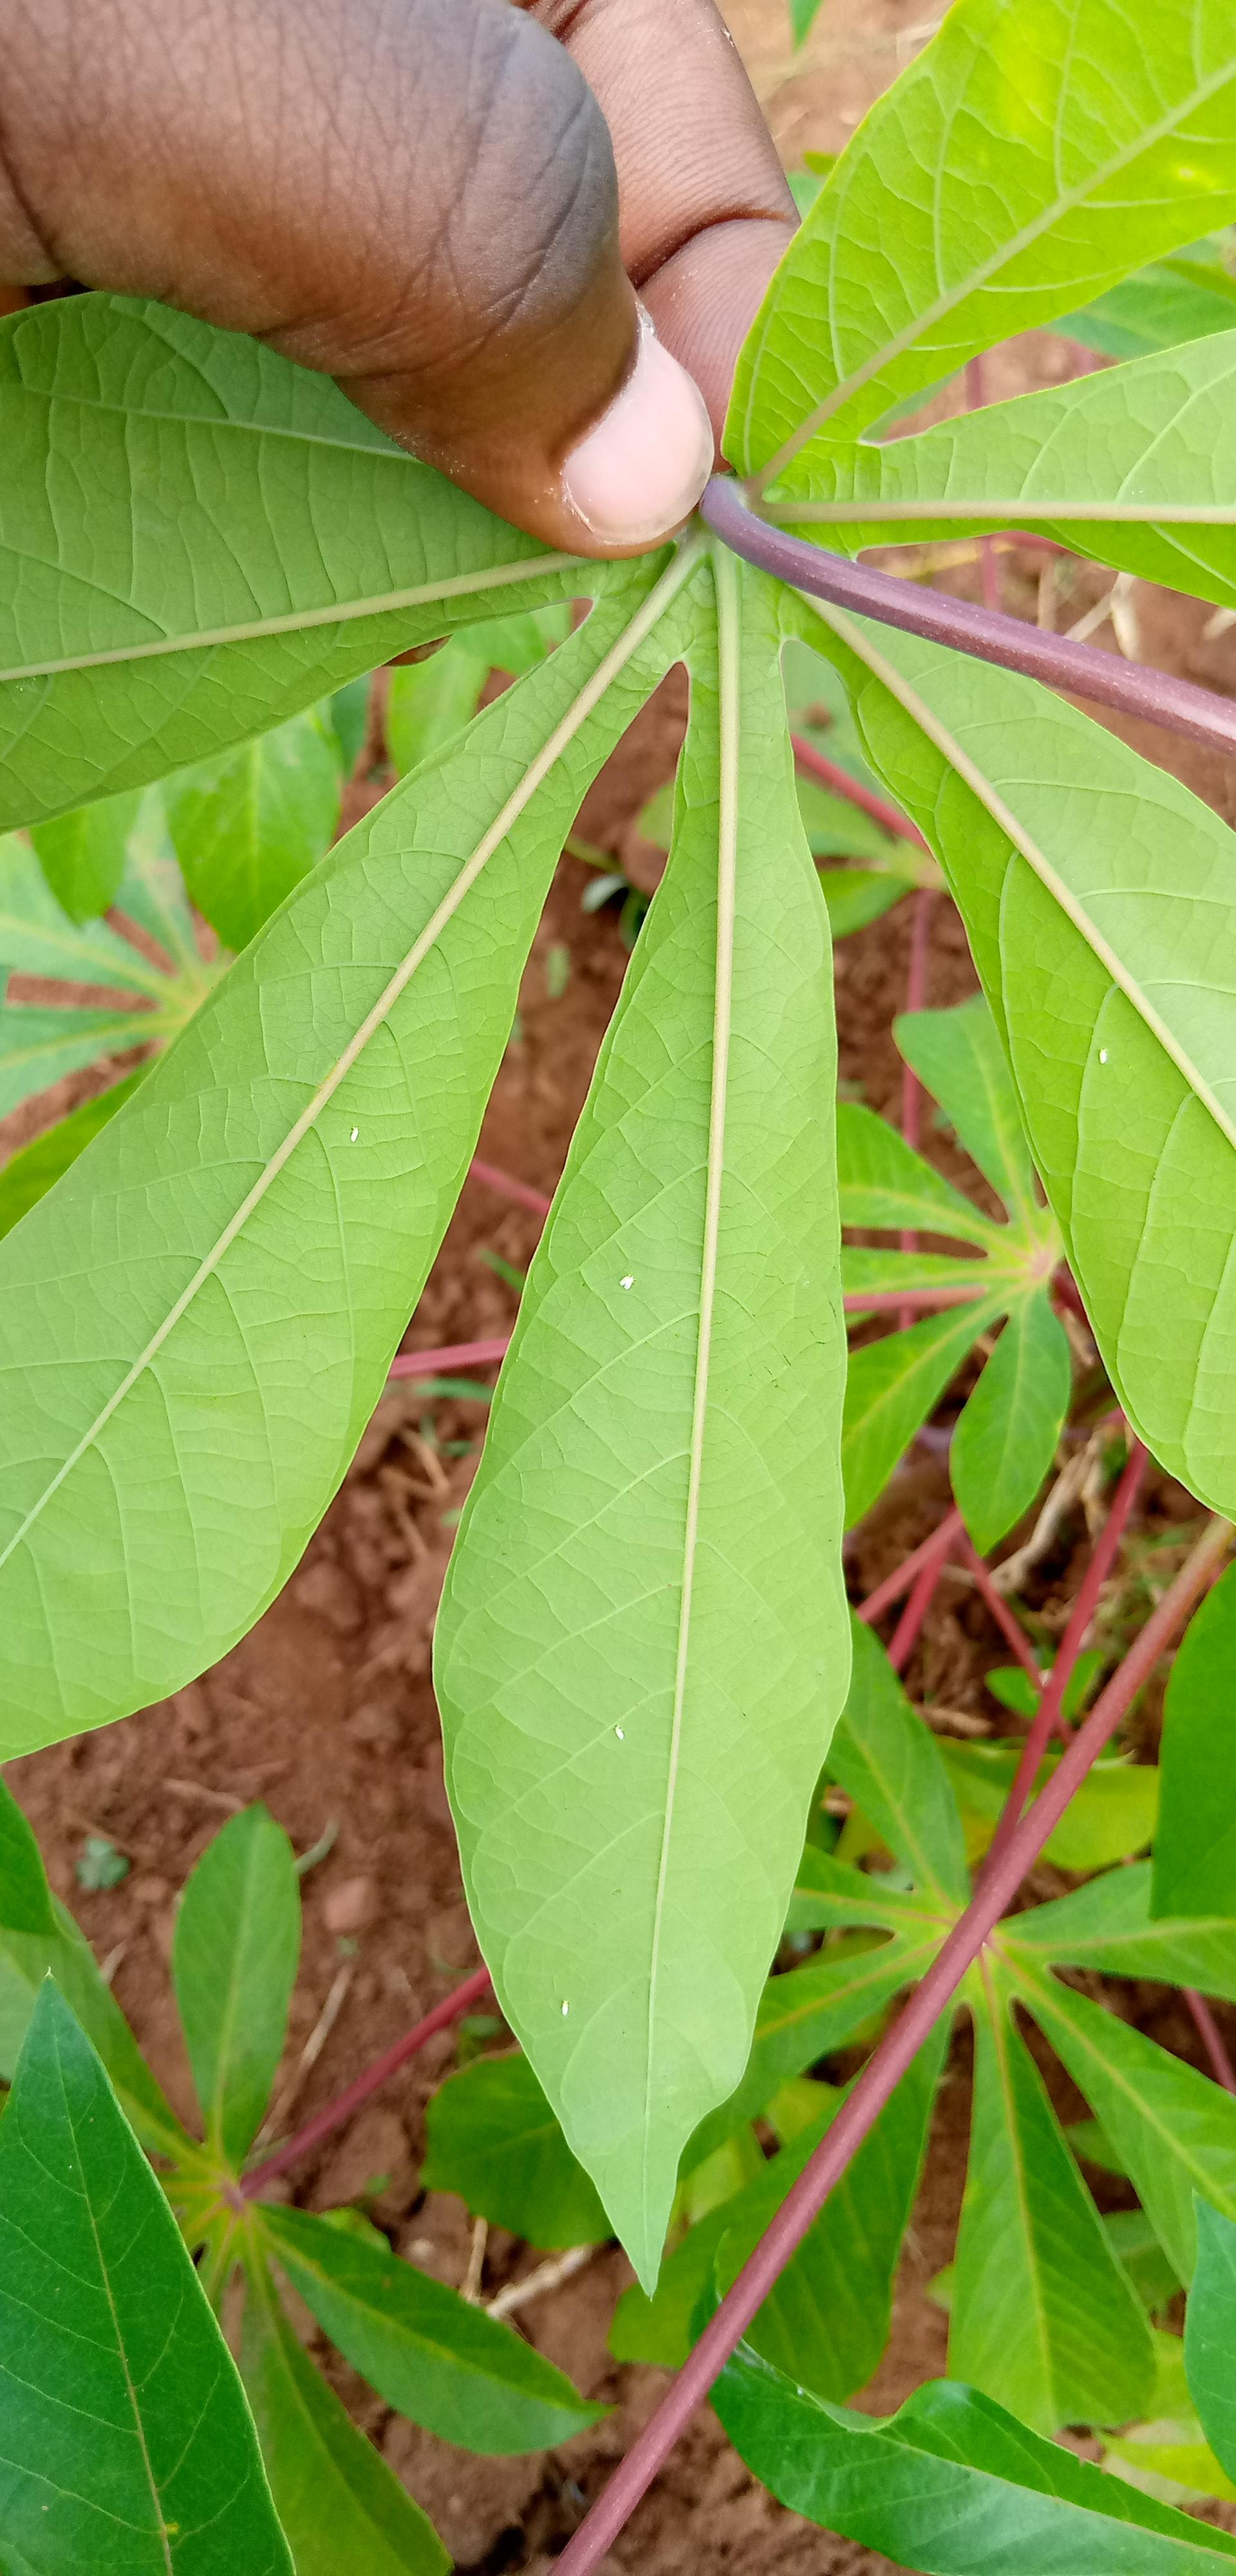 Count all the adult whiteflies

5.